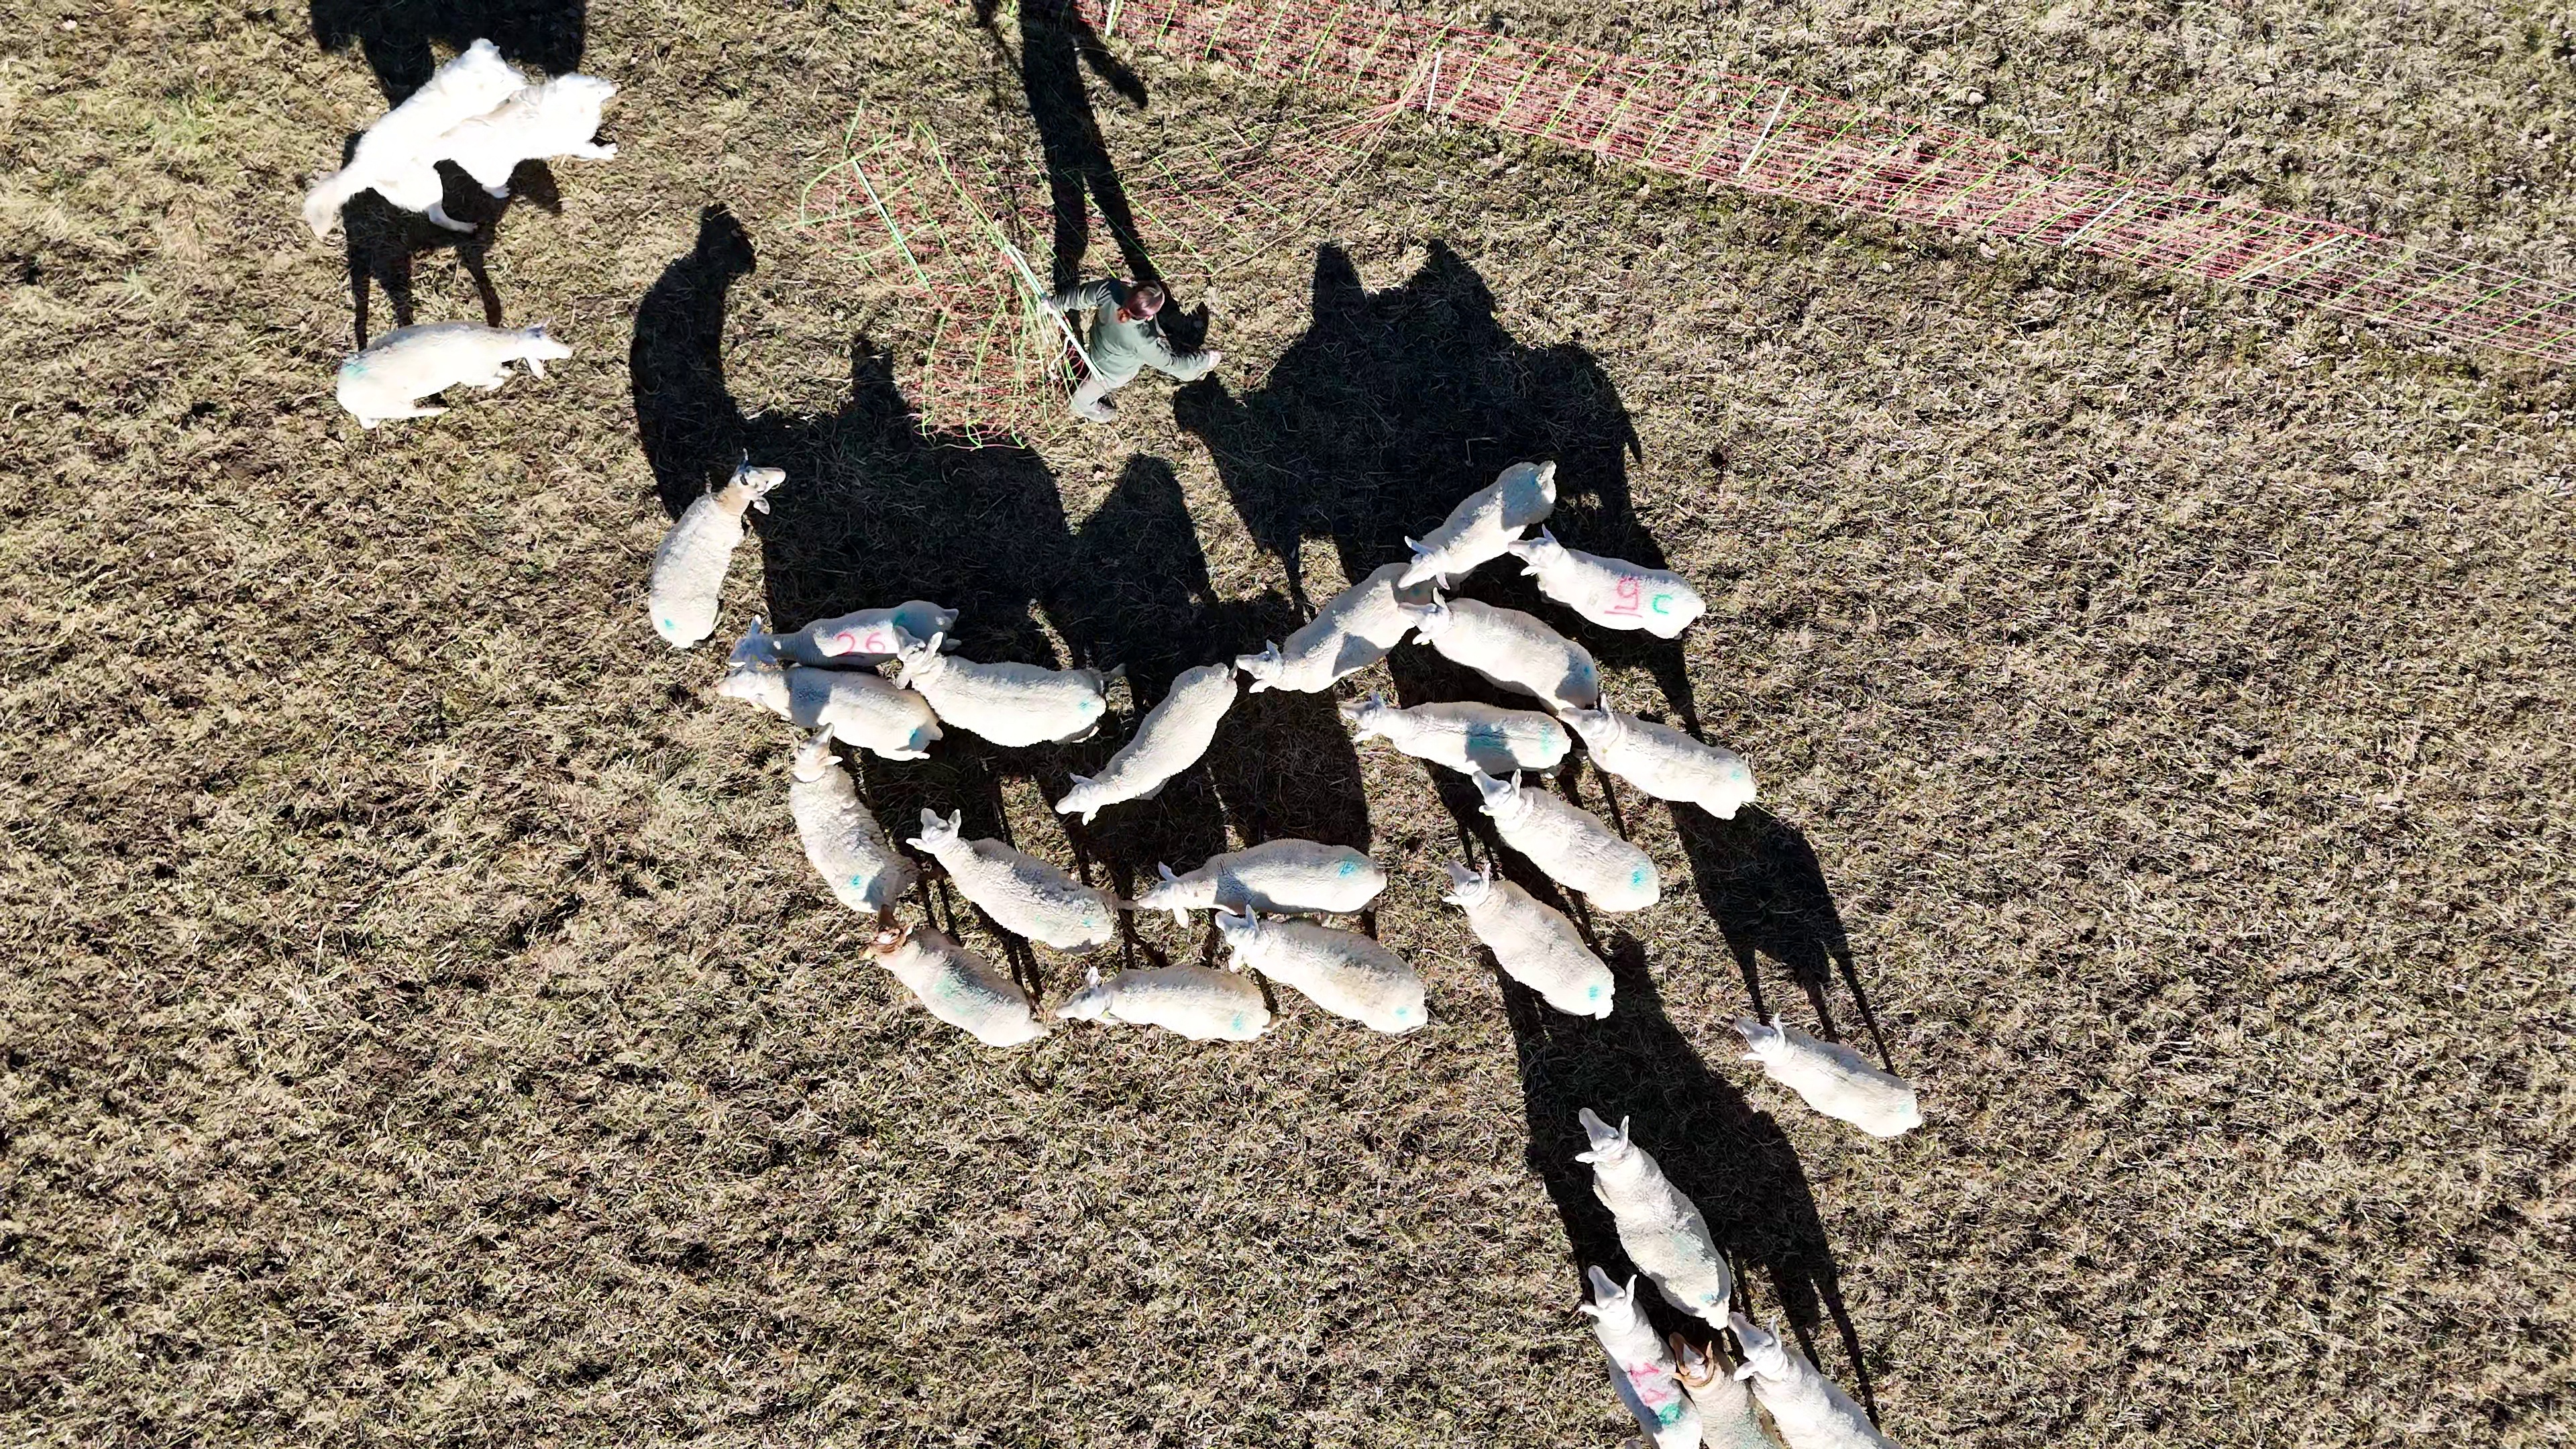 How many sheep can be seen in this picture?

25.